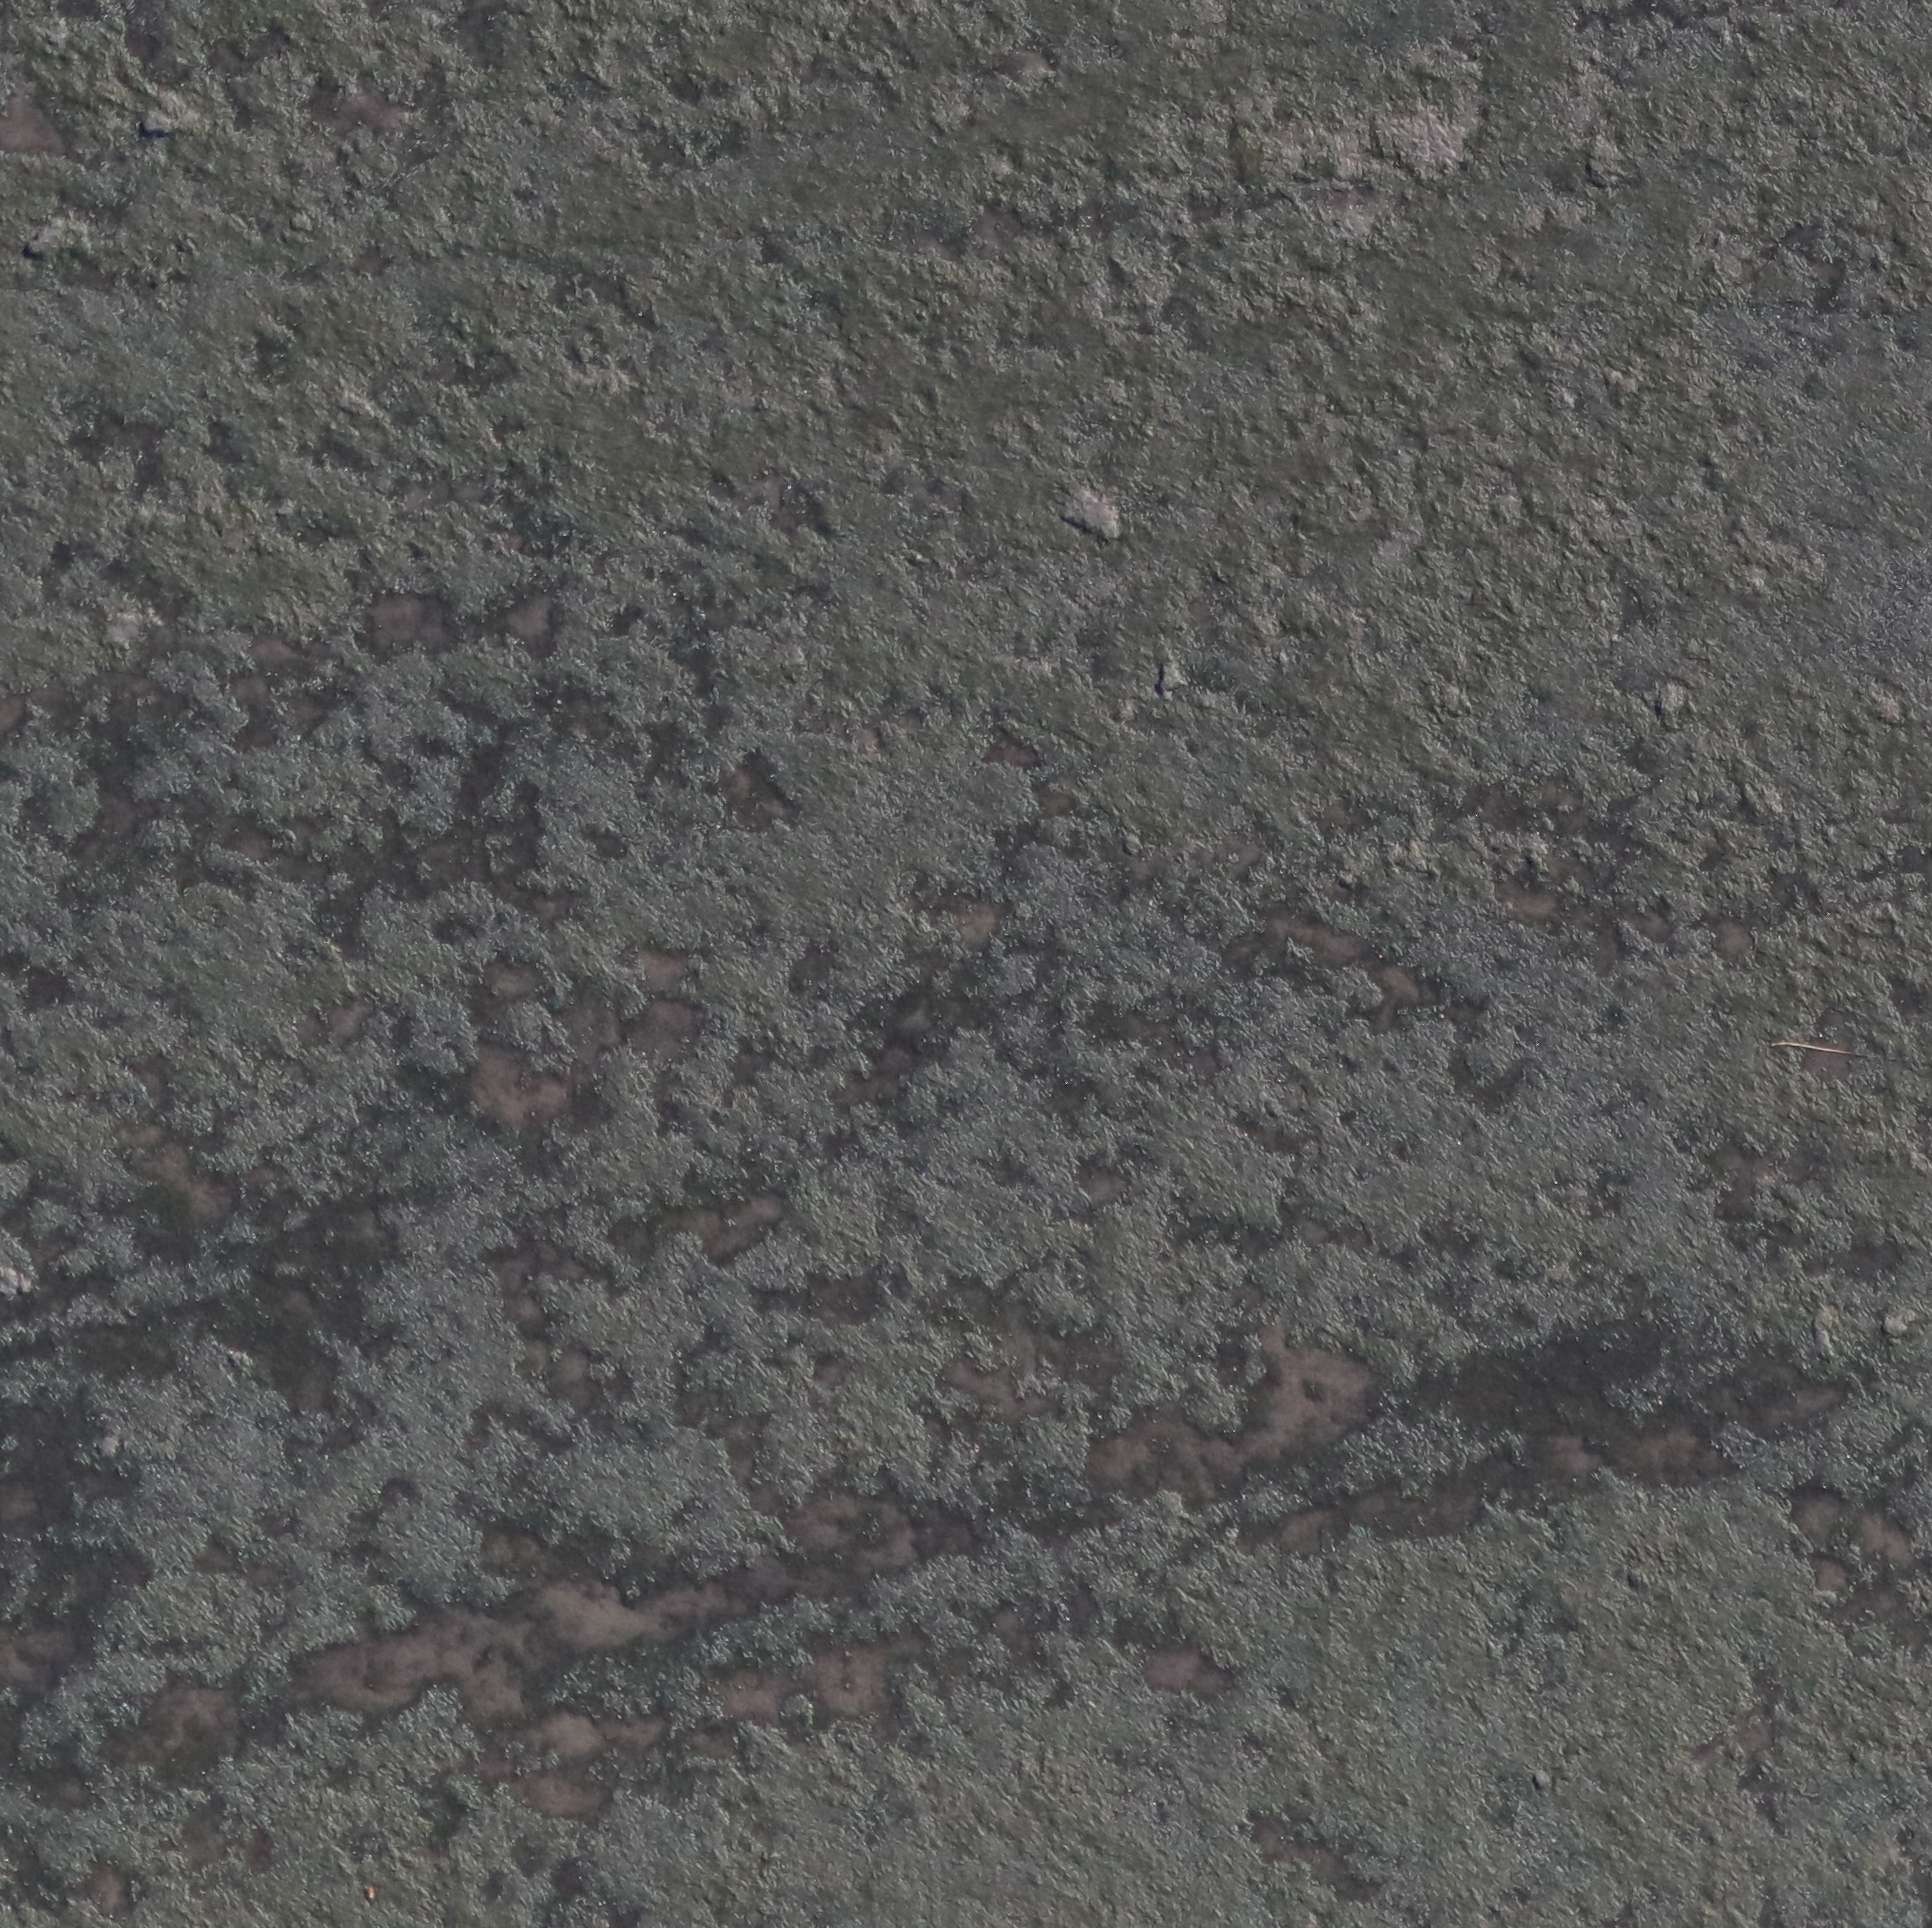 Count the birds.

0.